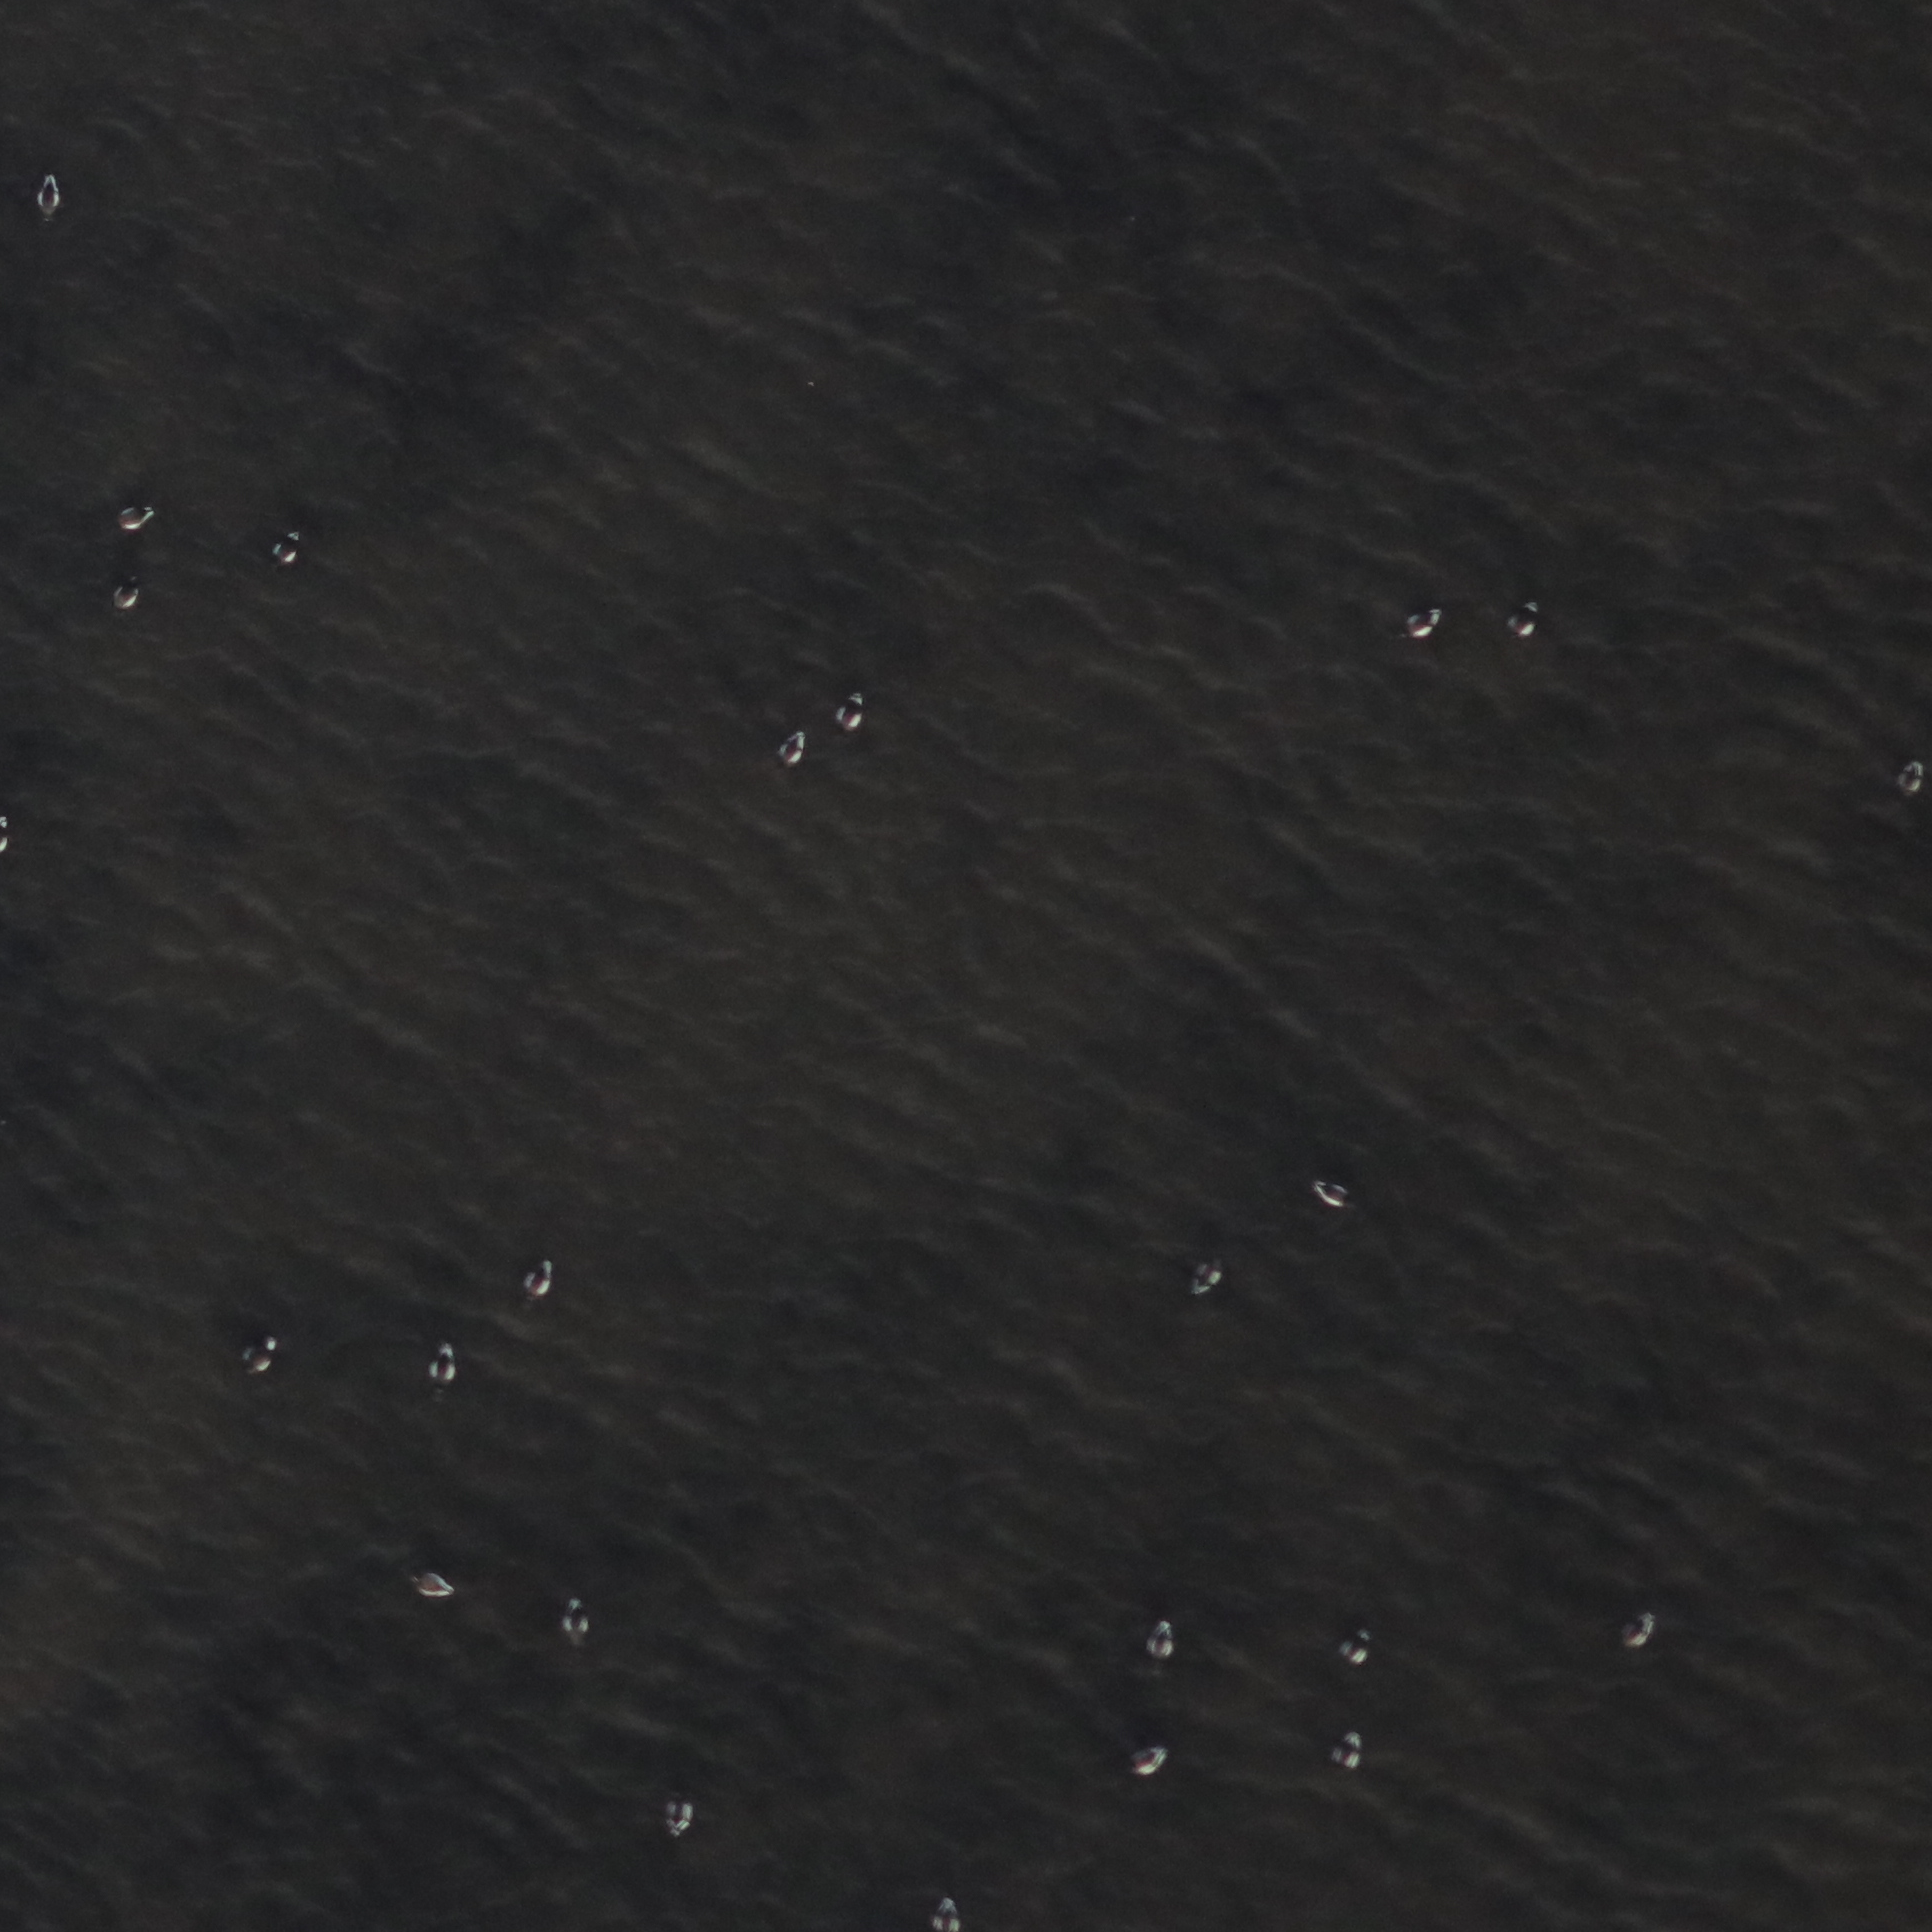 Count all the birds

23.